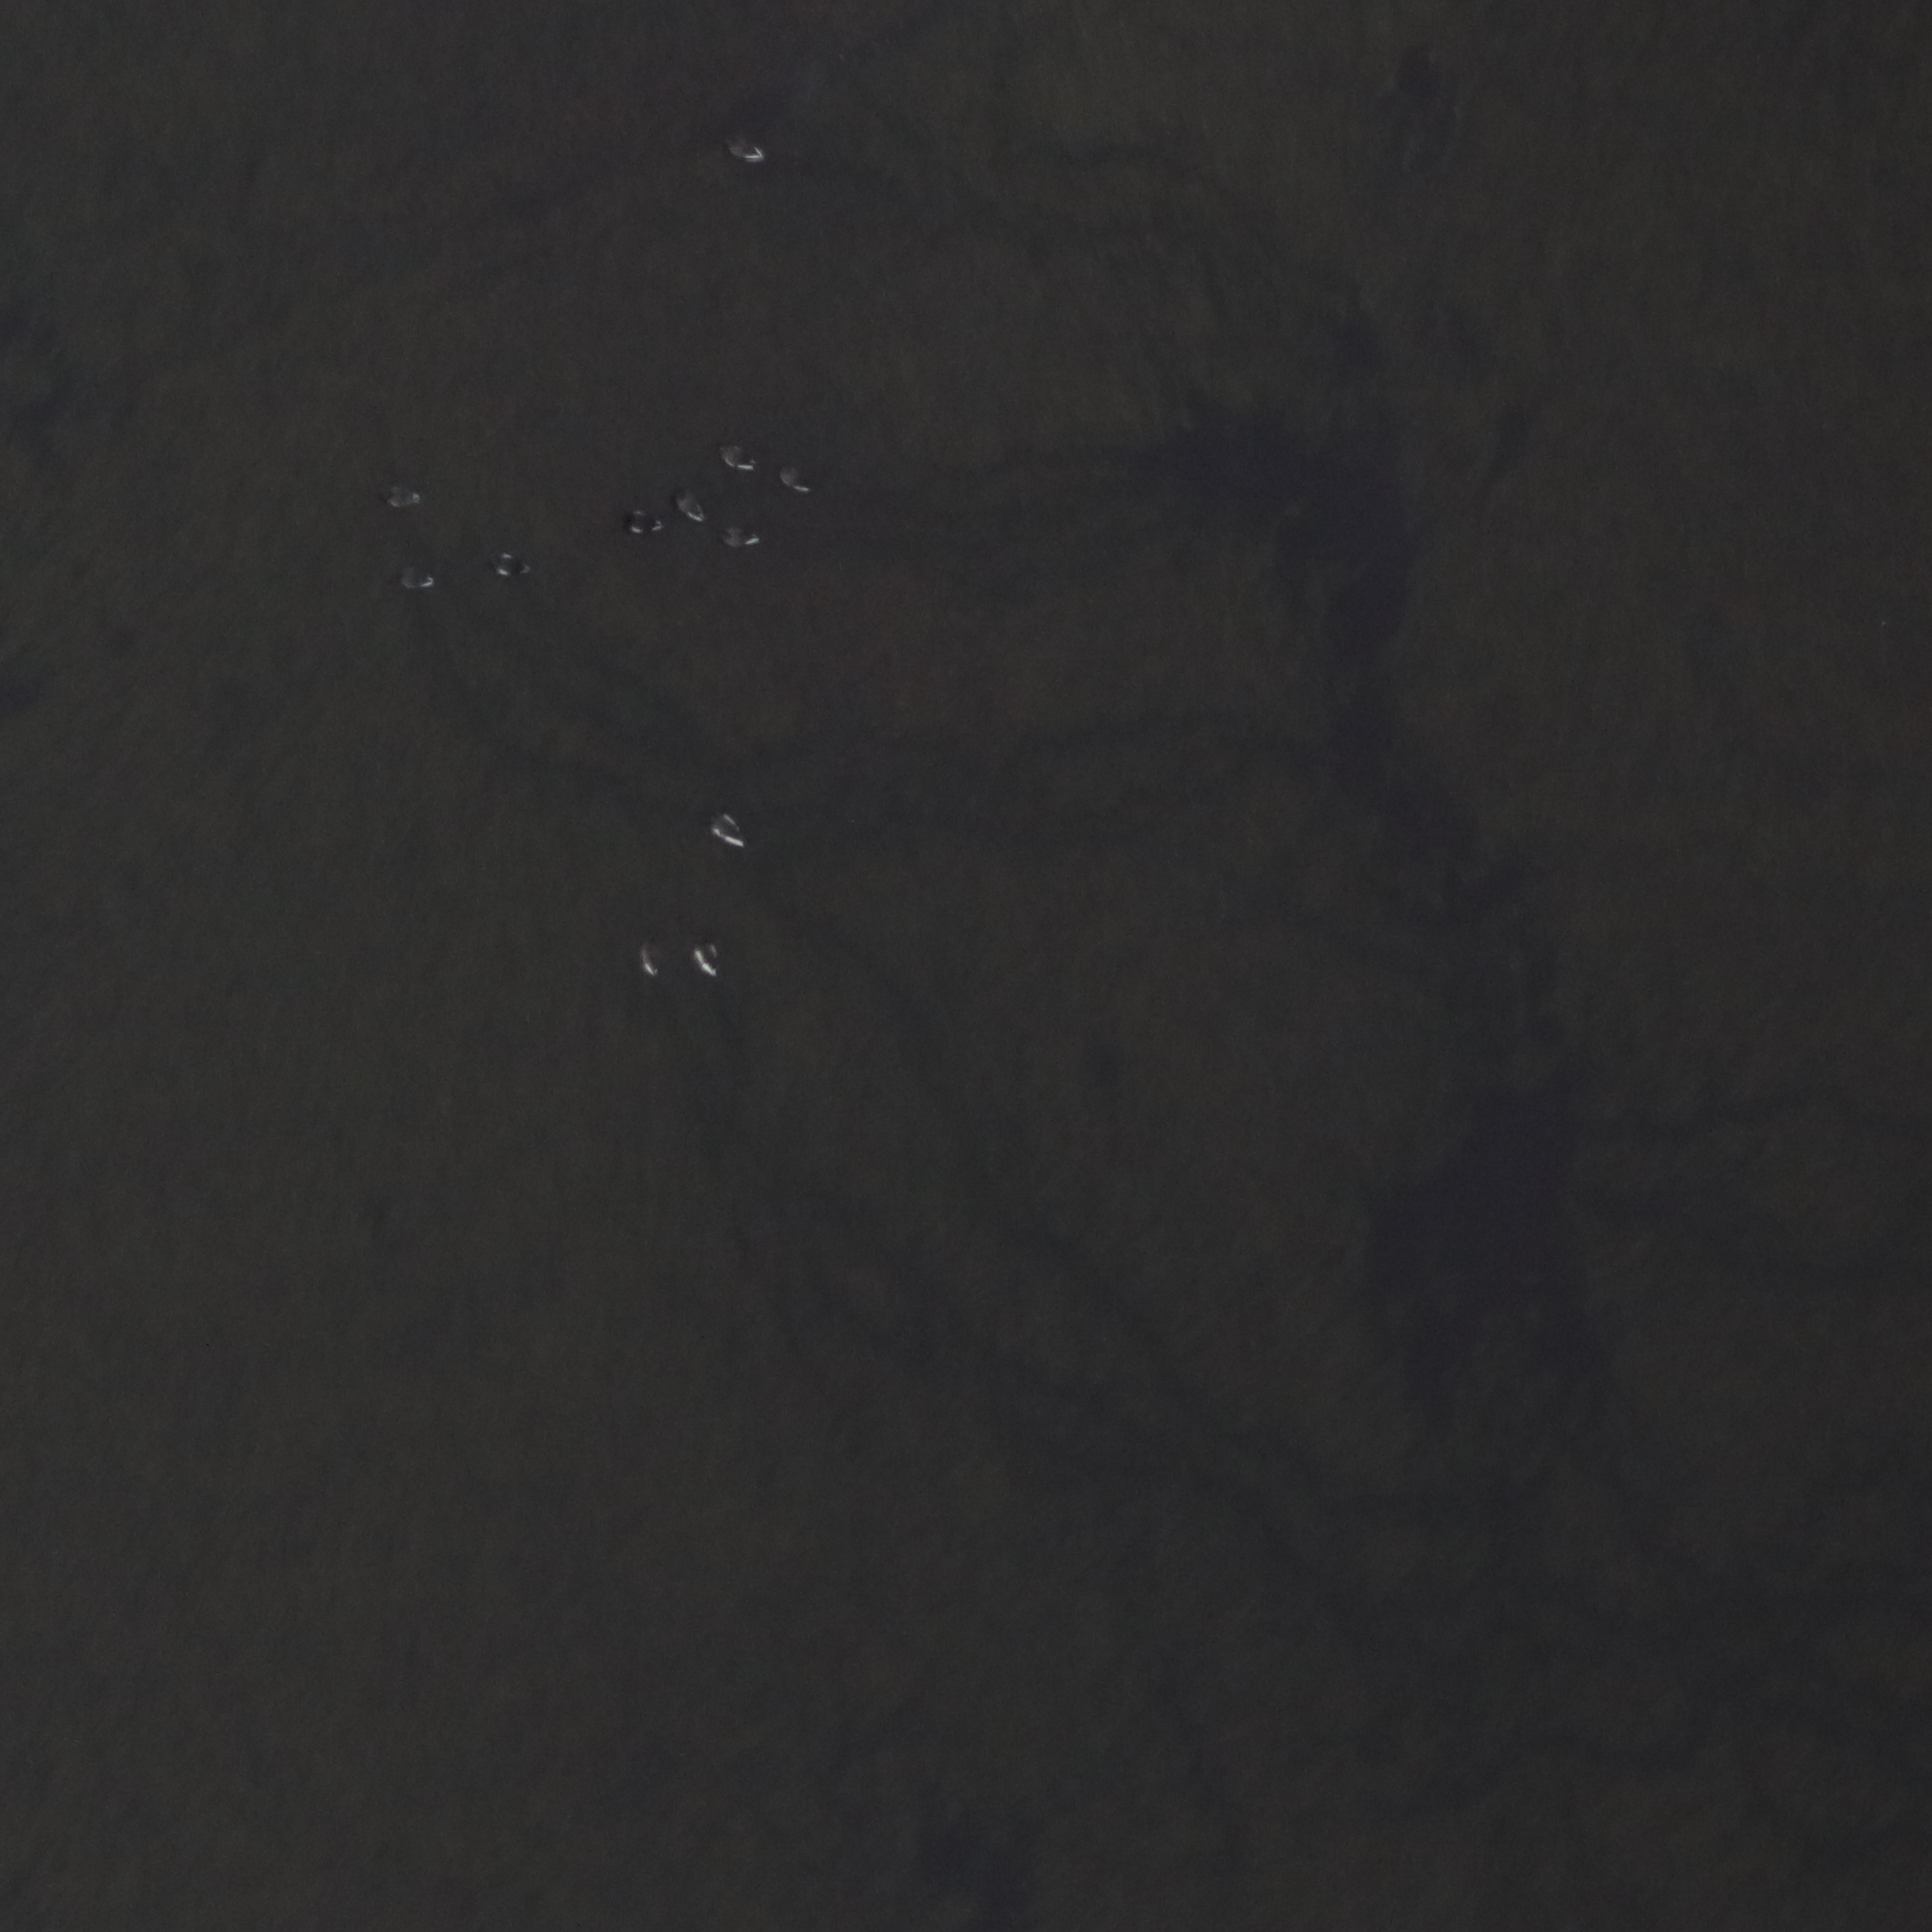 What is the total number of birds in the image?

12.